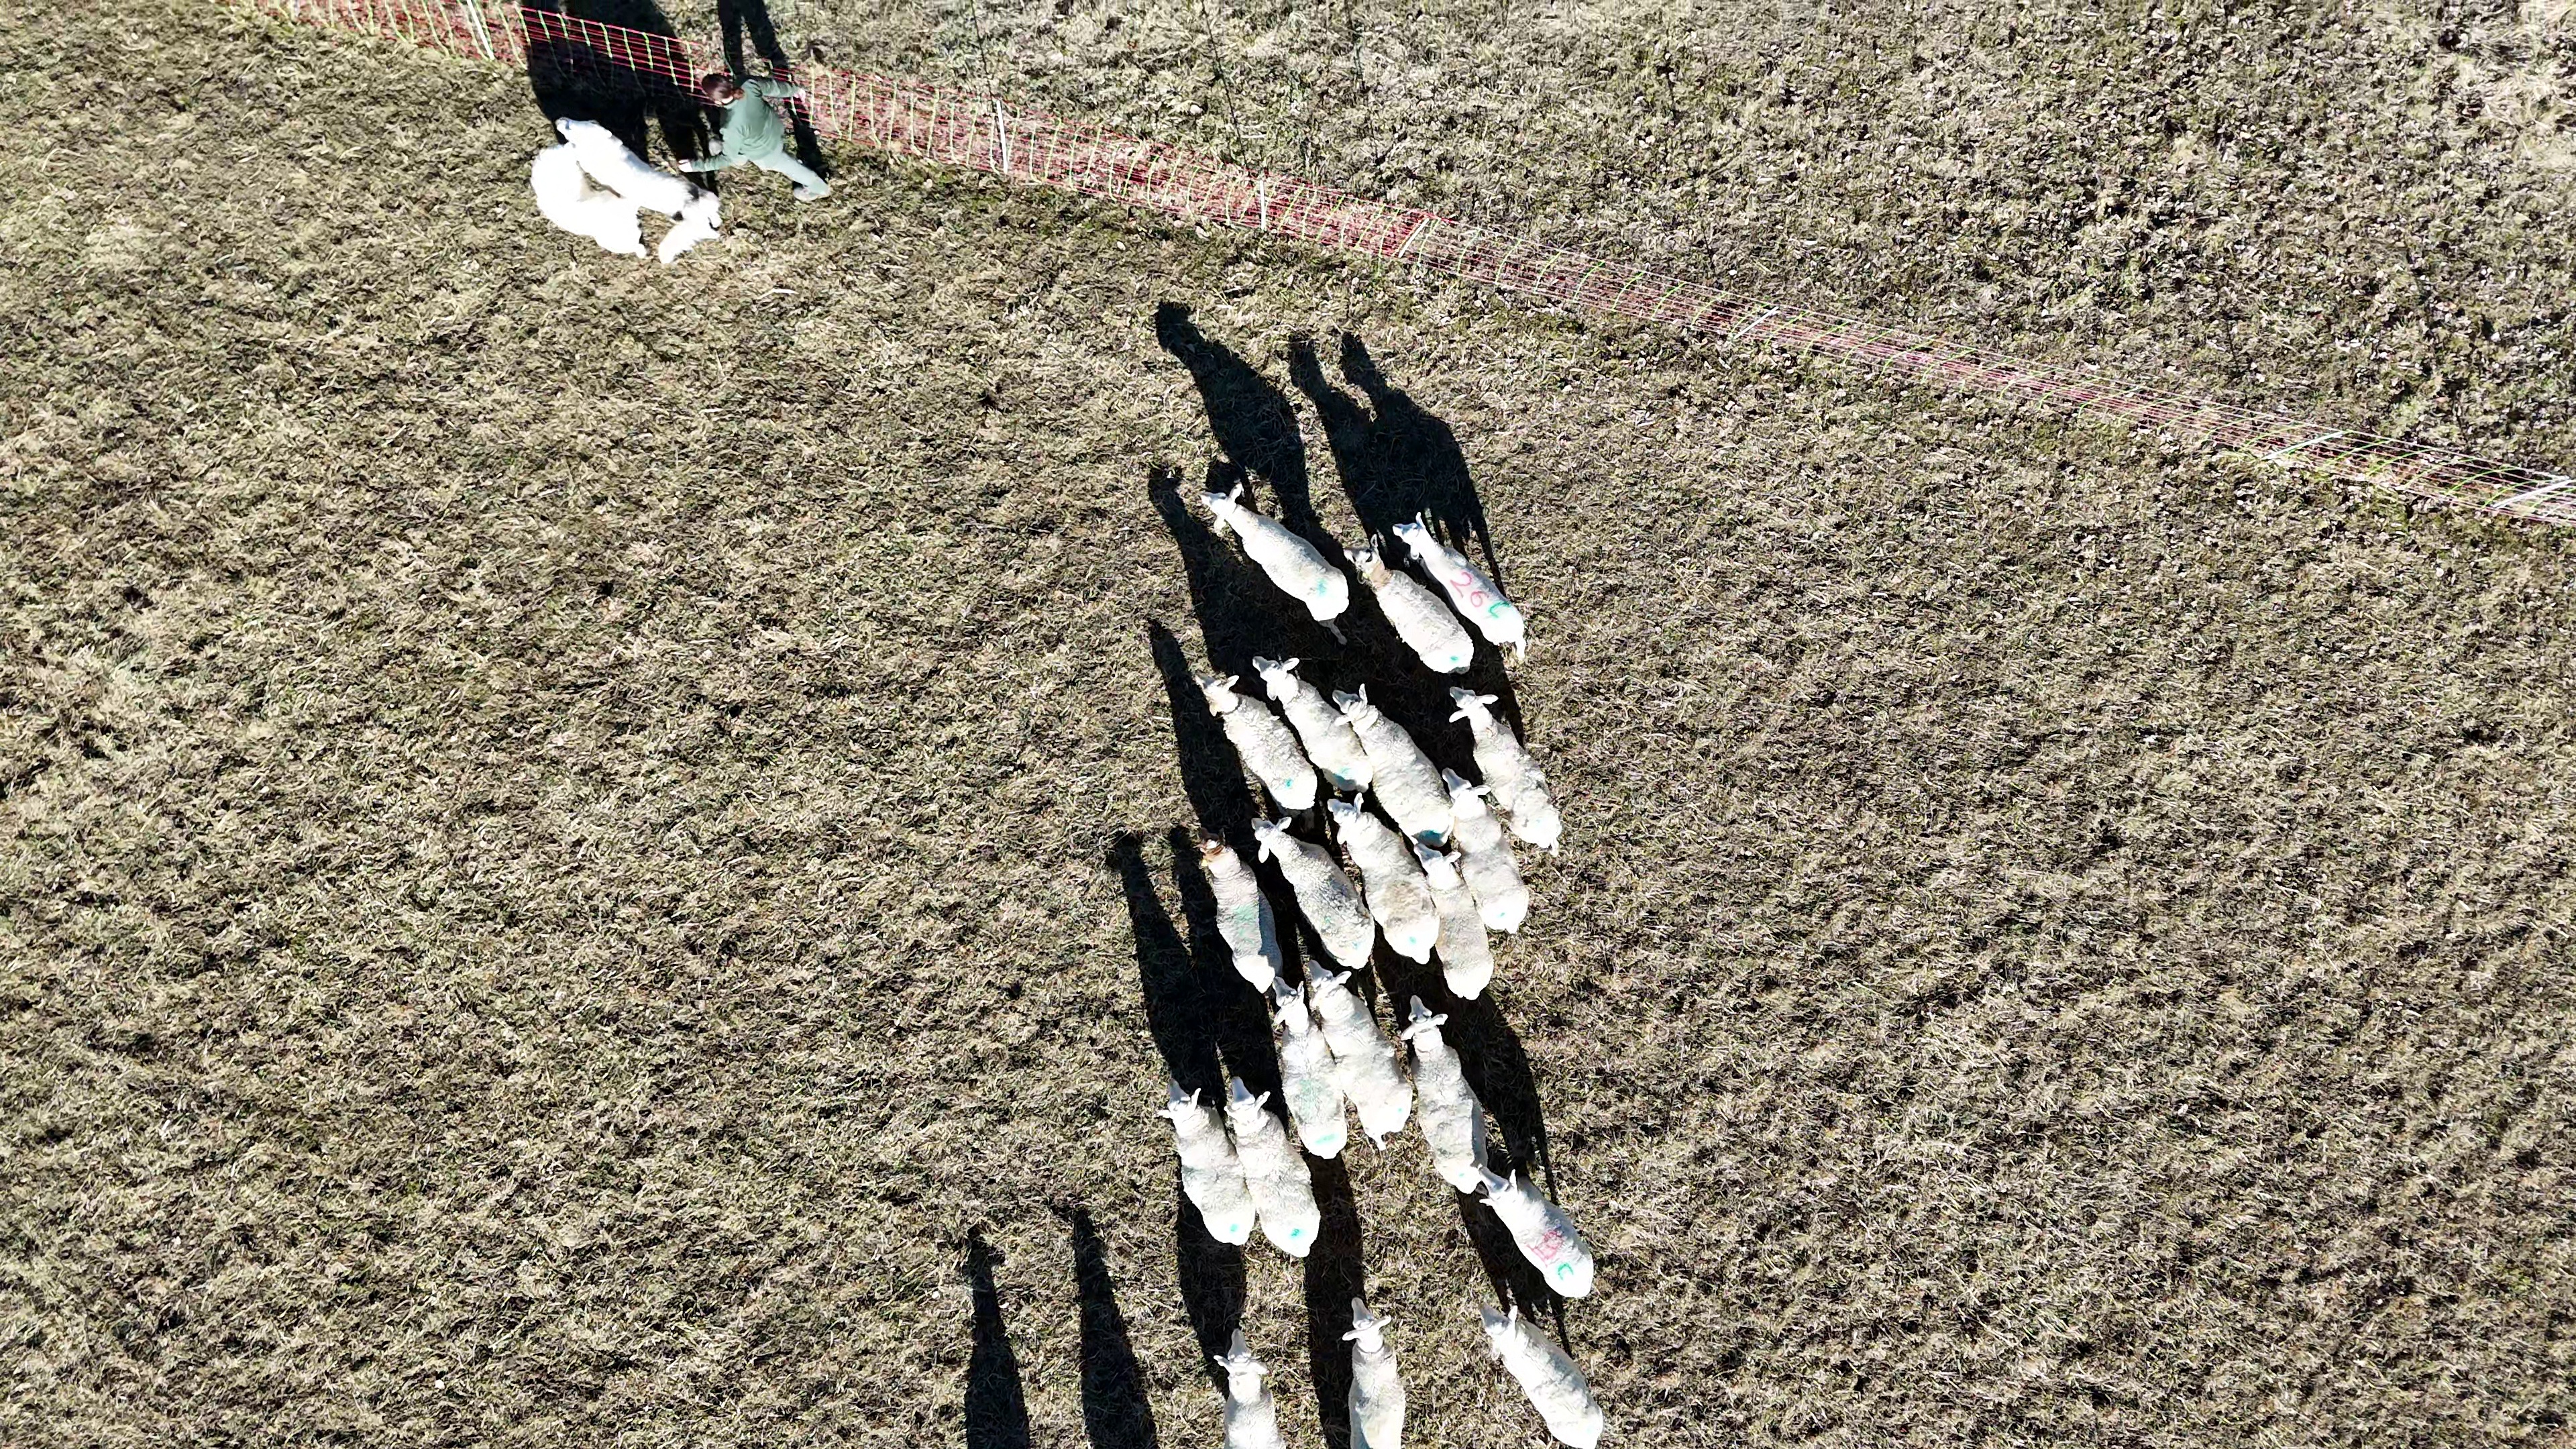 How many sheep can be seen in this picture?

21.